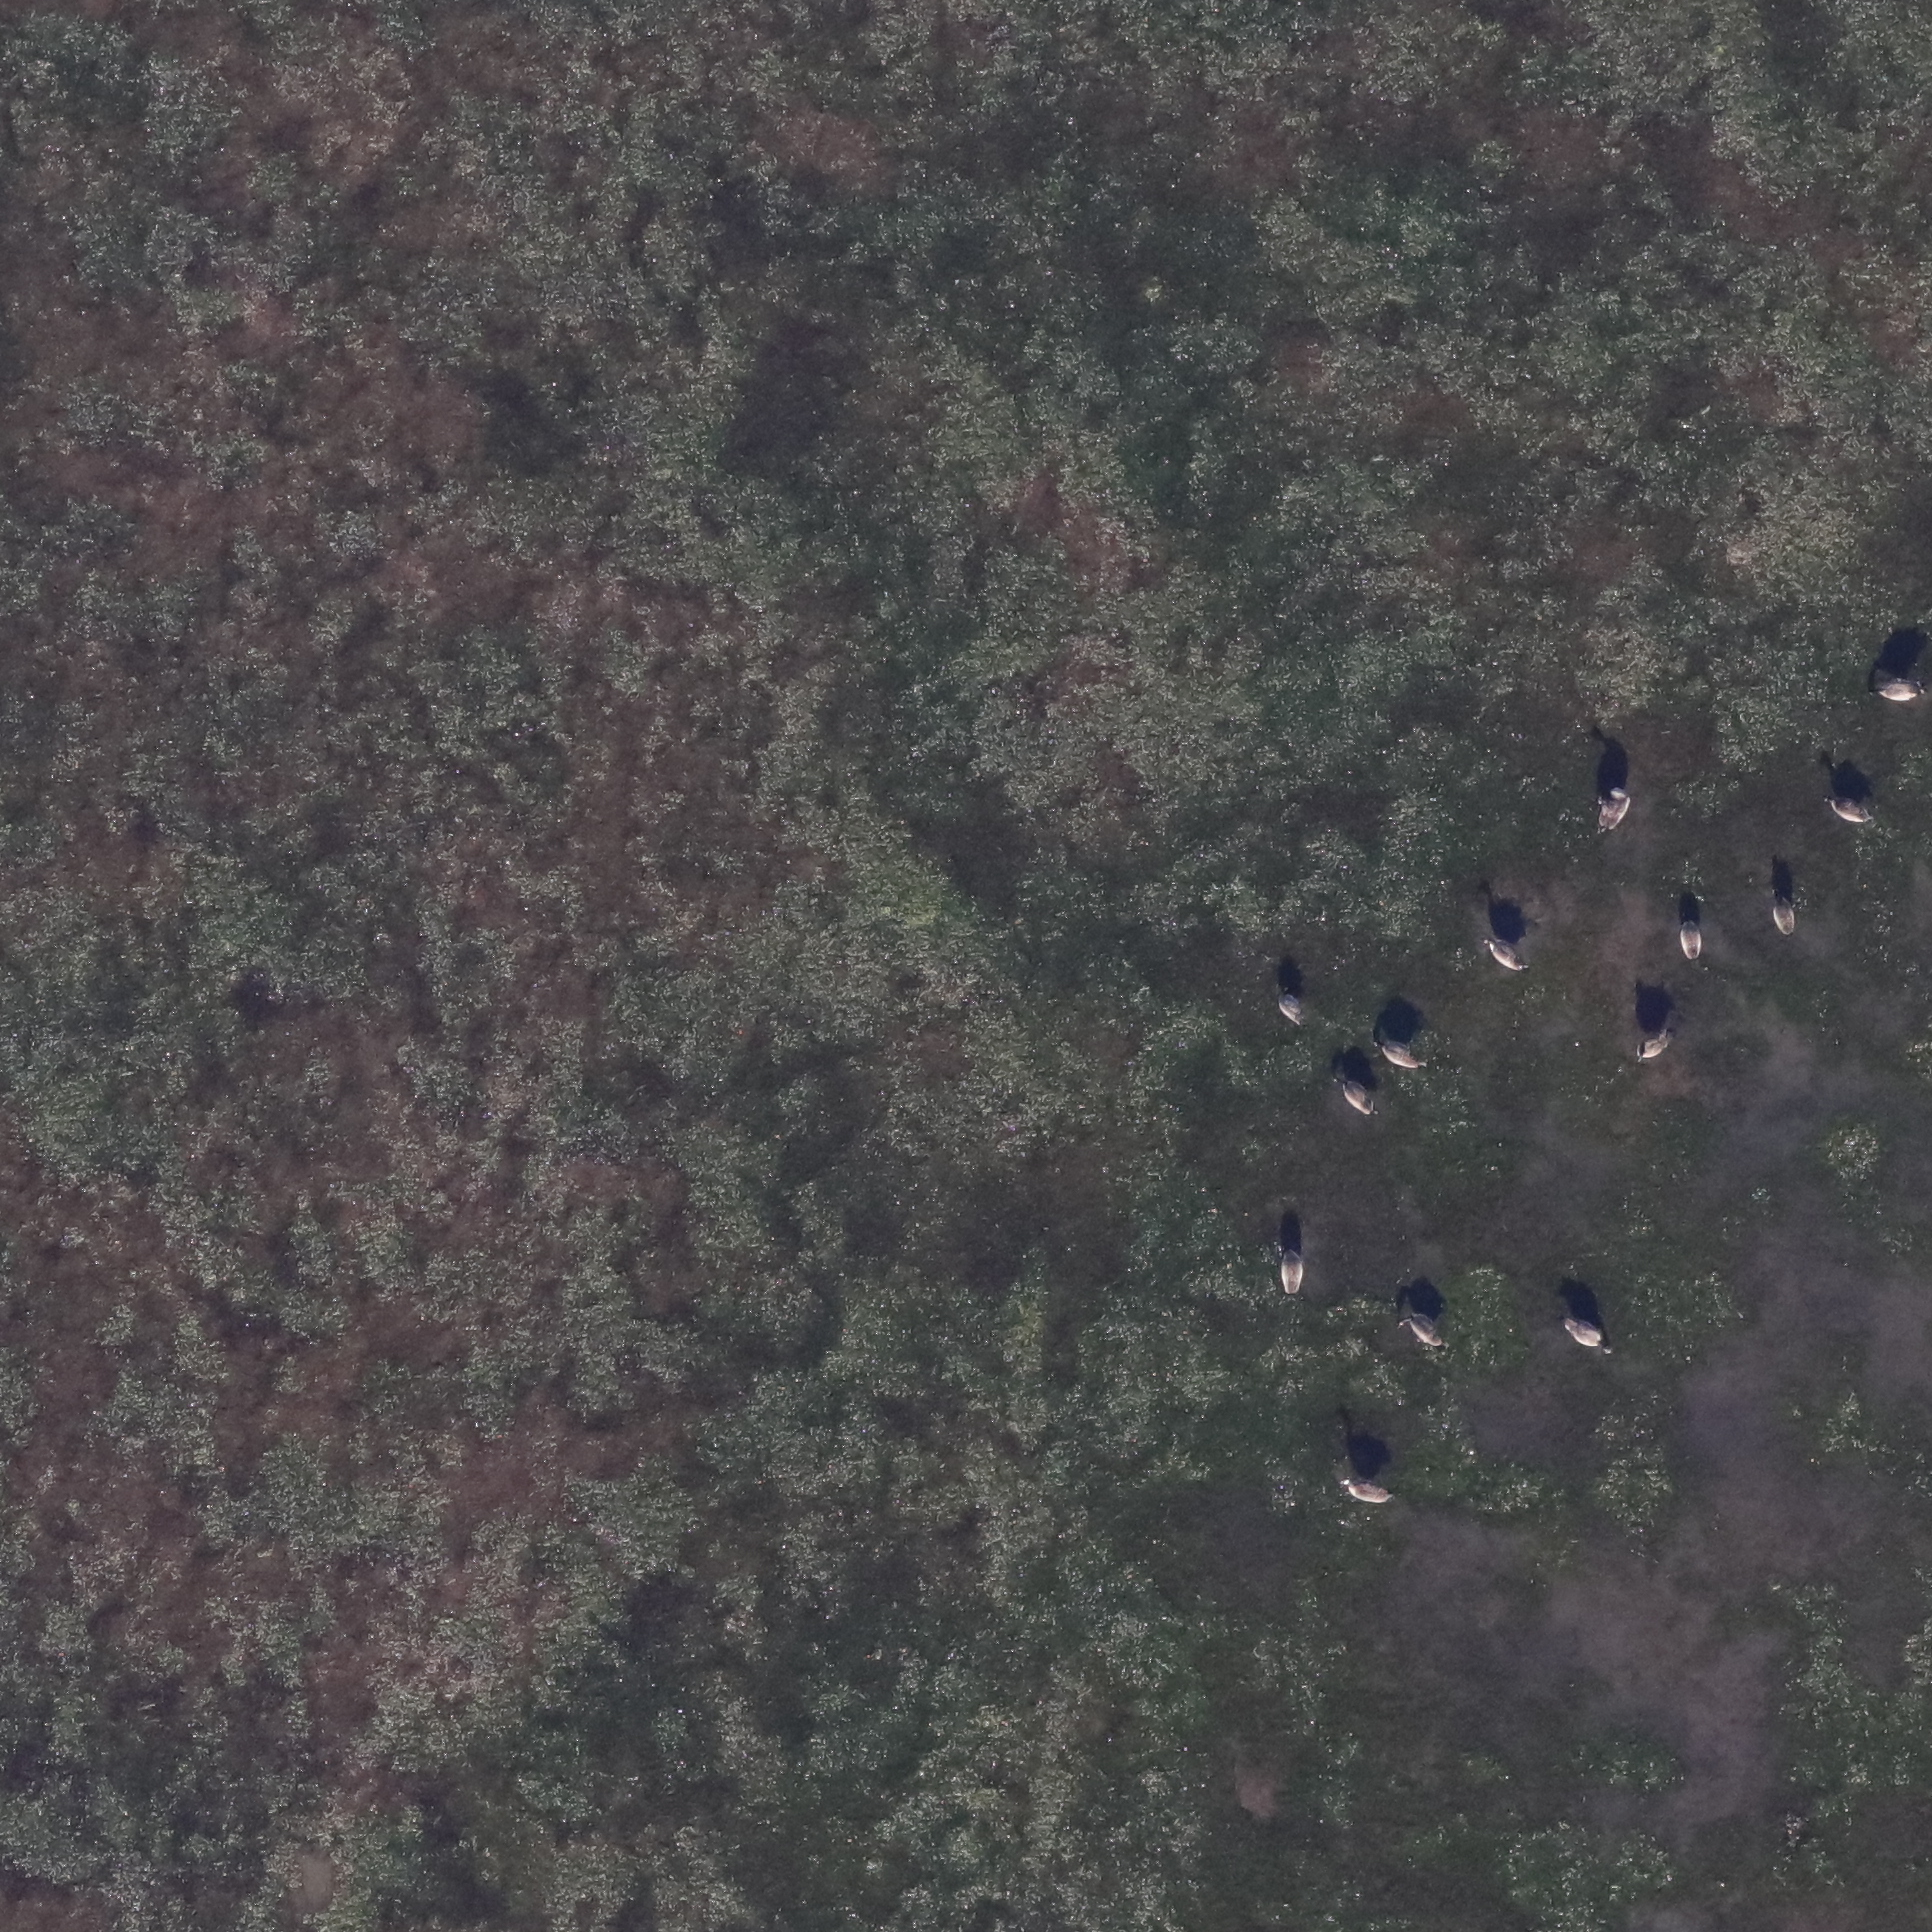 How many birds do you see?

14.